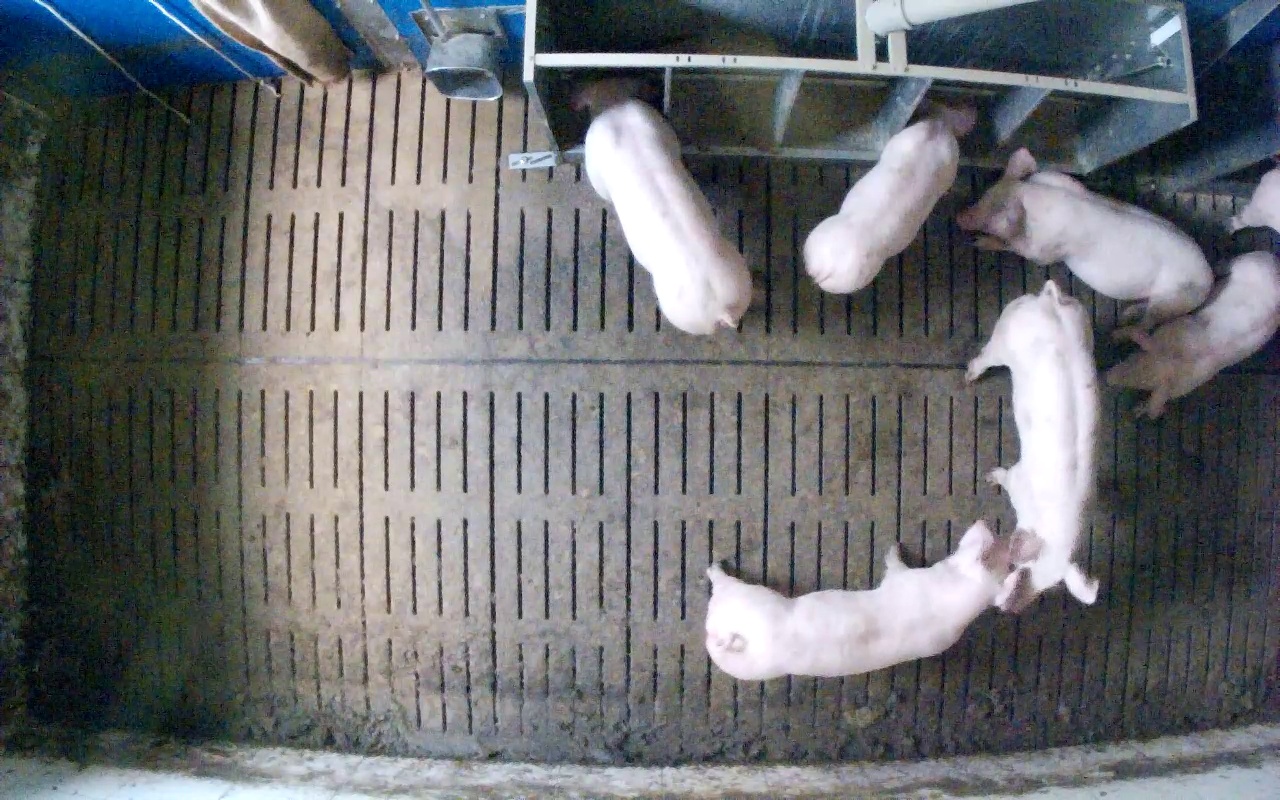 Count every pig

7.